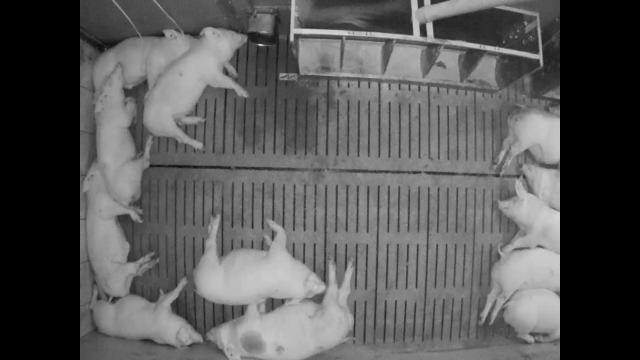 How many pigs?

12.